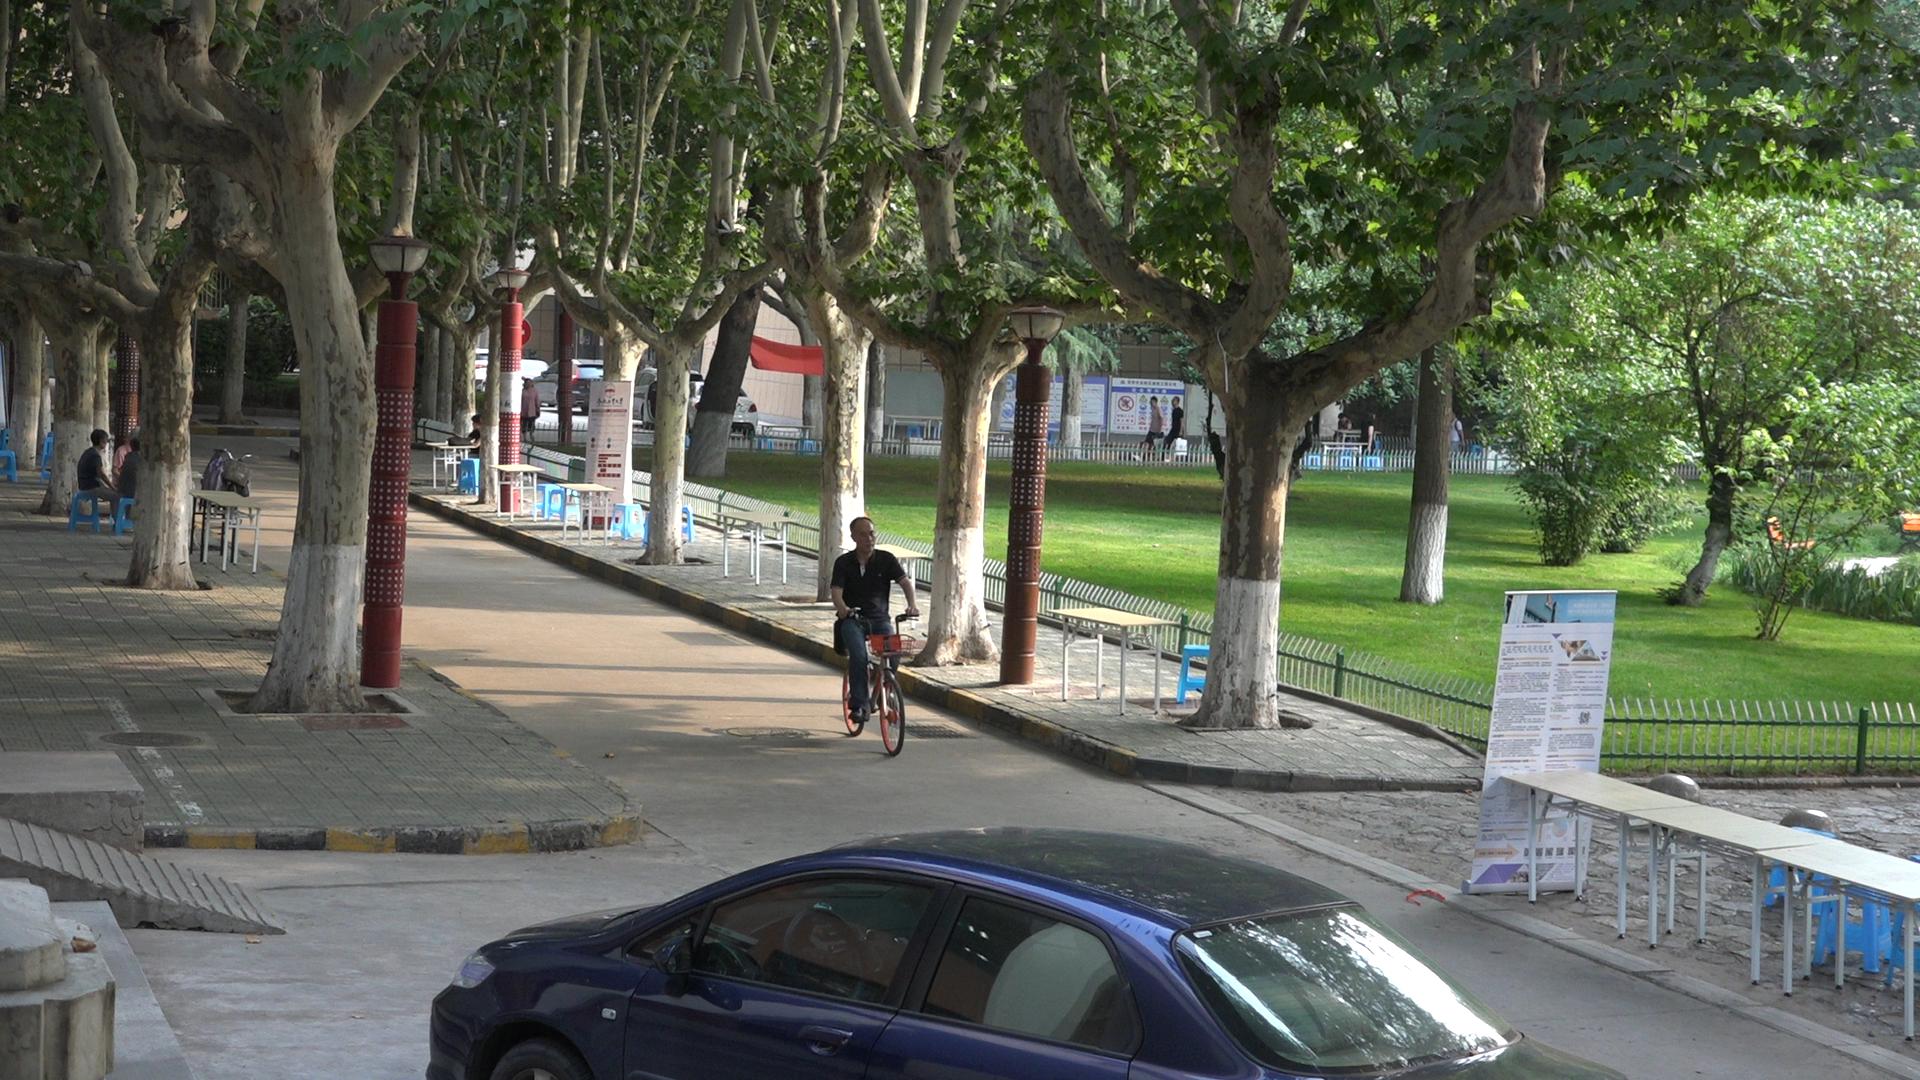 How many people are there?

11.